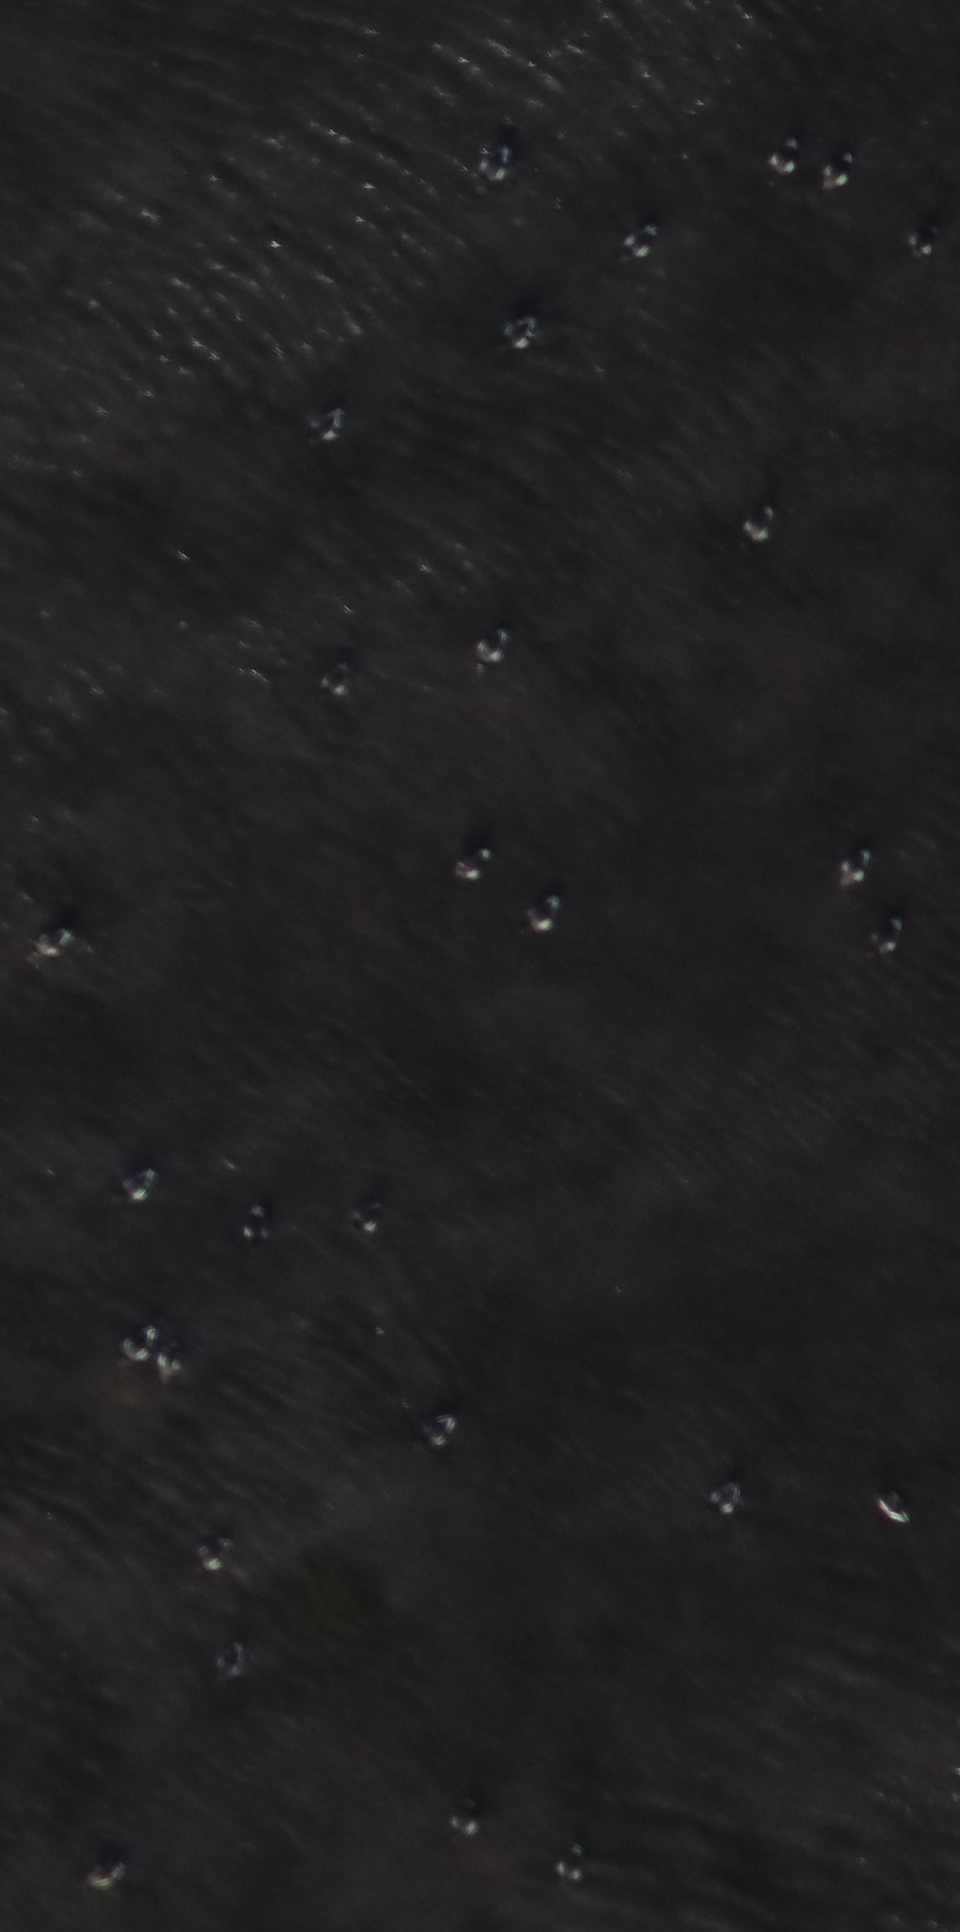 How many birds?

28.